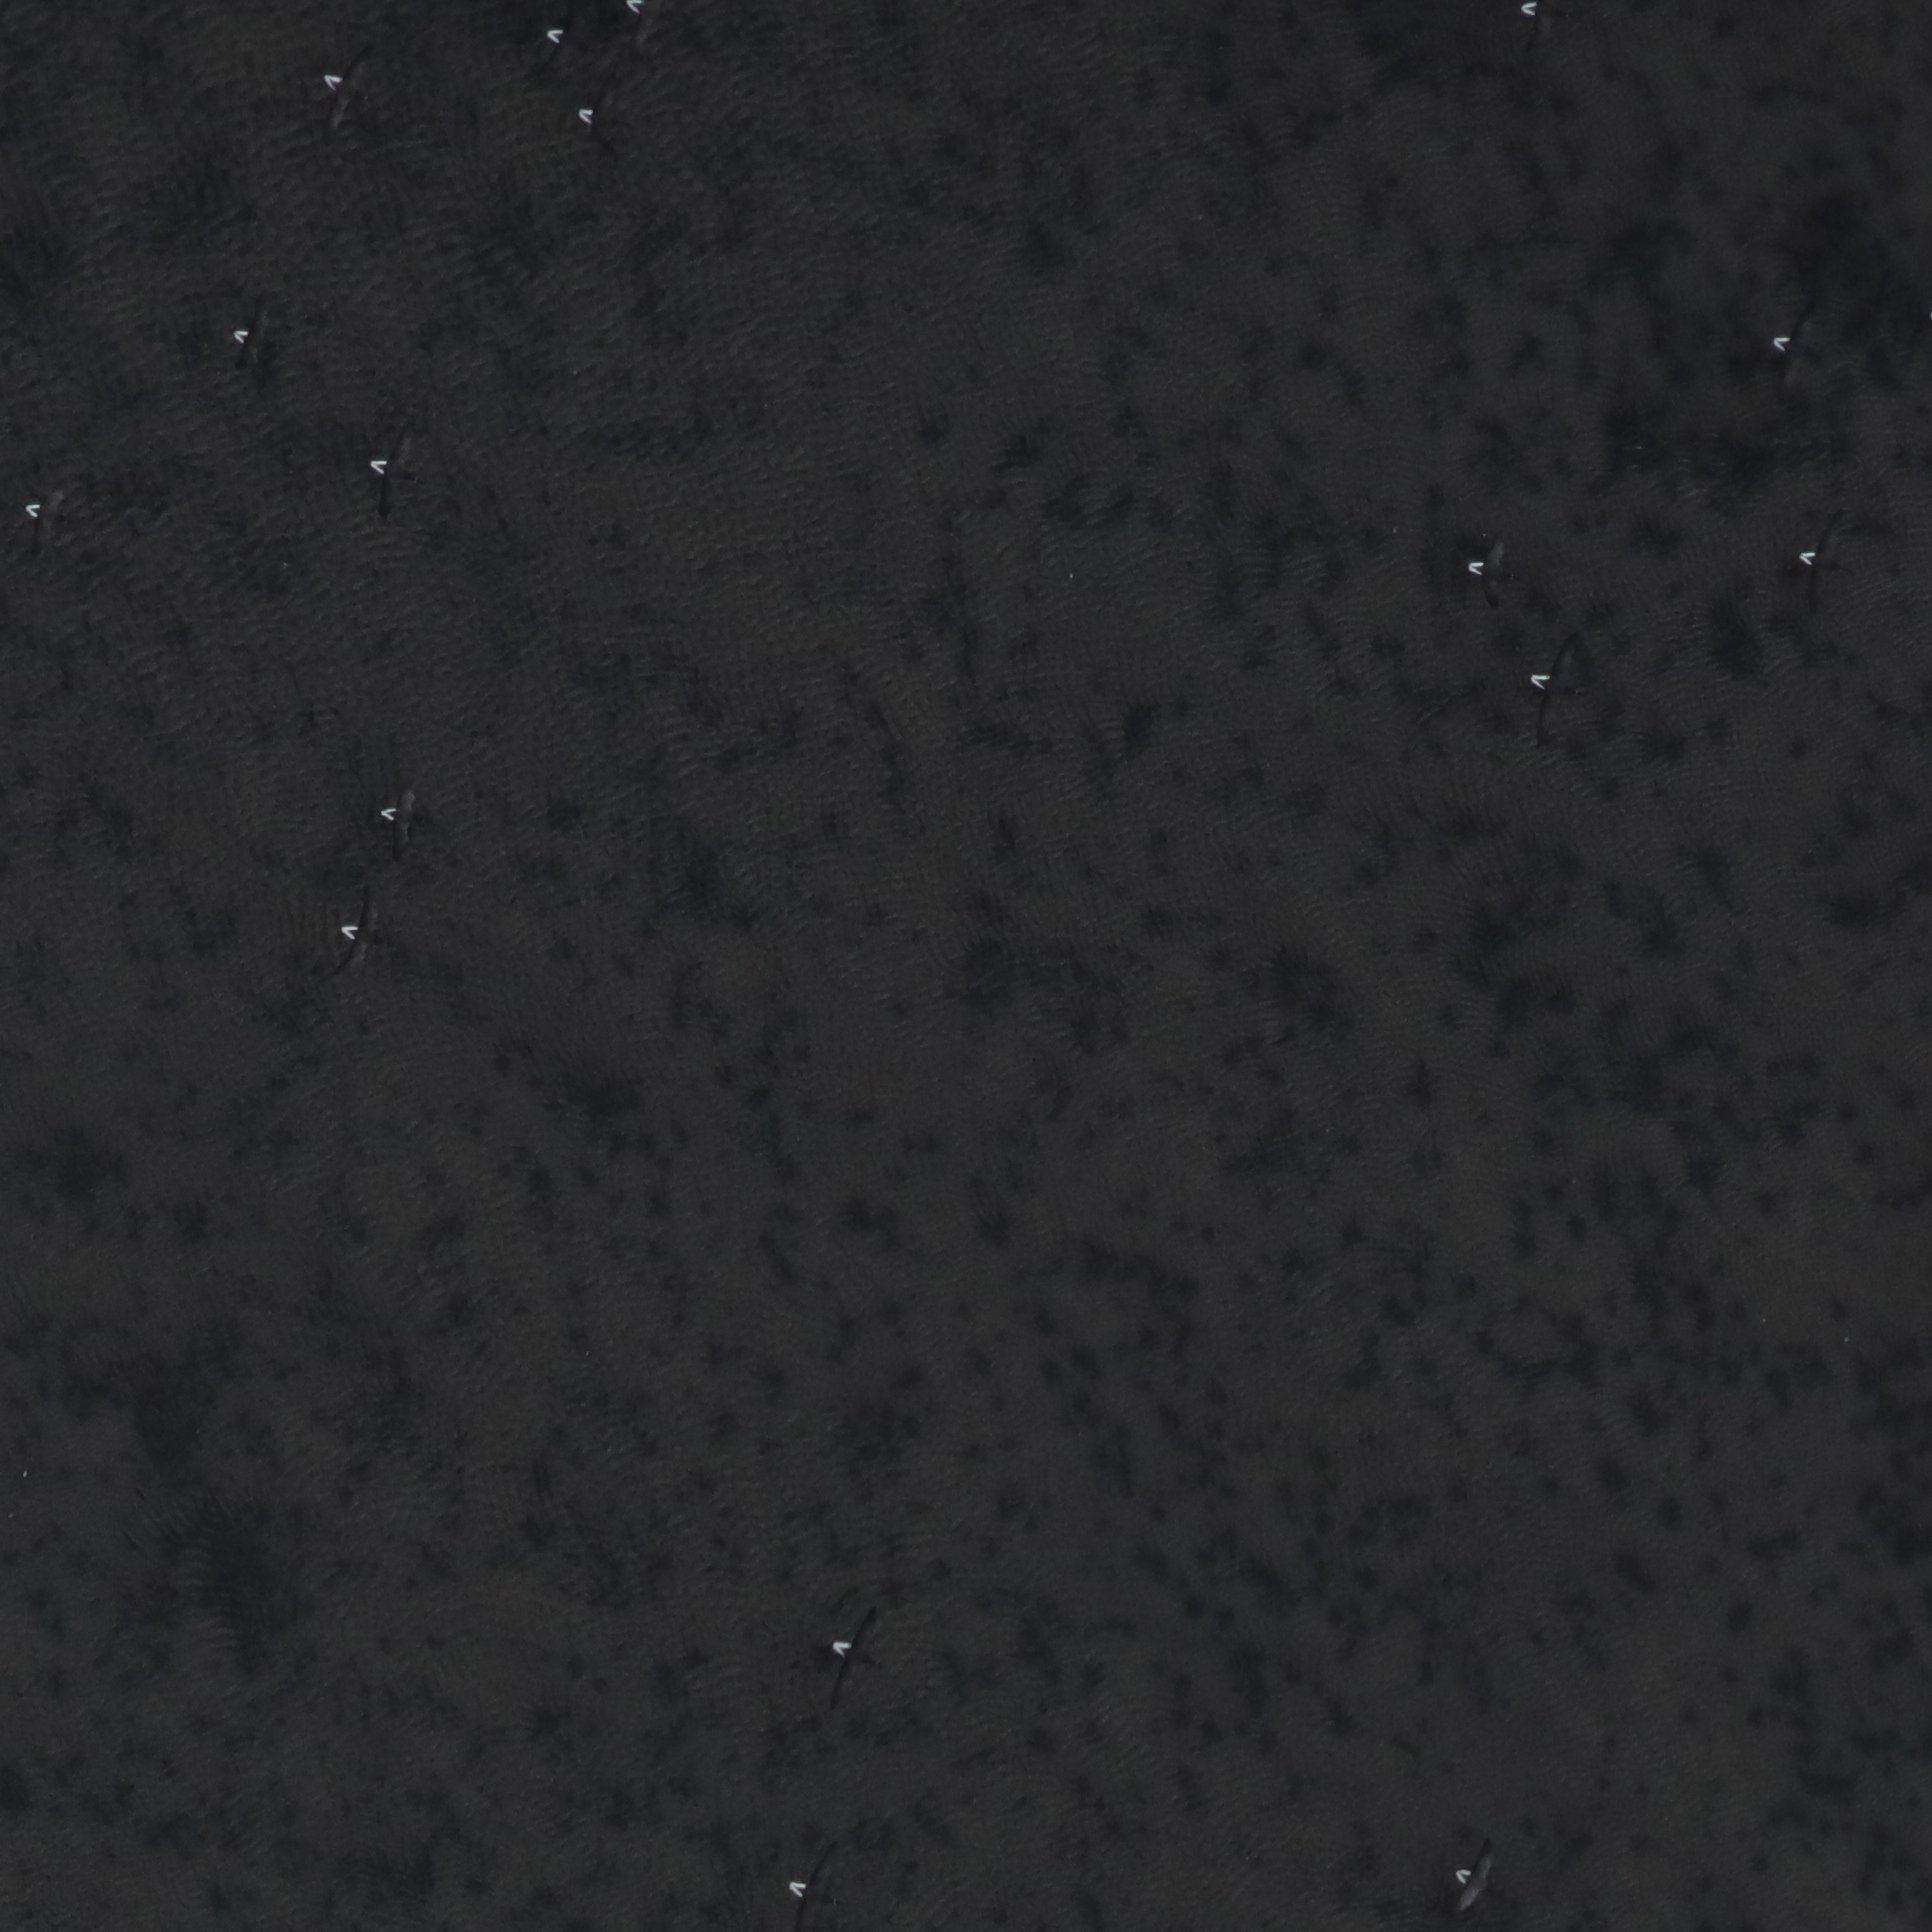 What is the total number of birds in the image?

17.